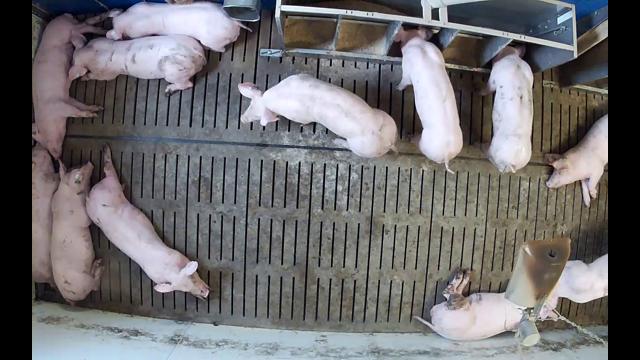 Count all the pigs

12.